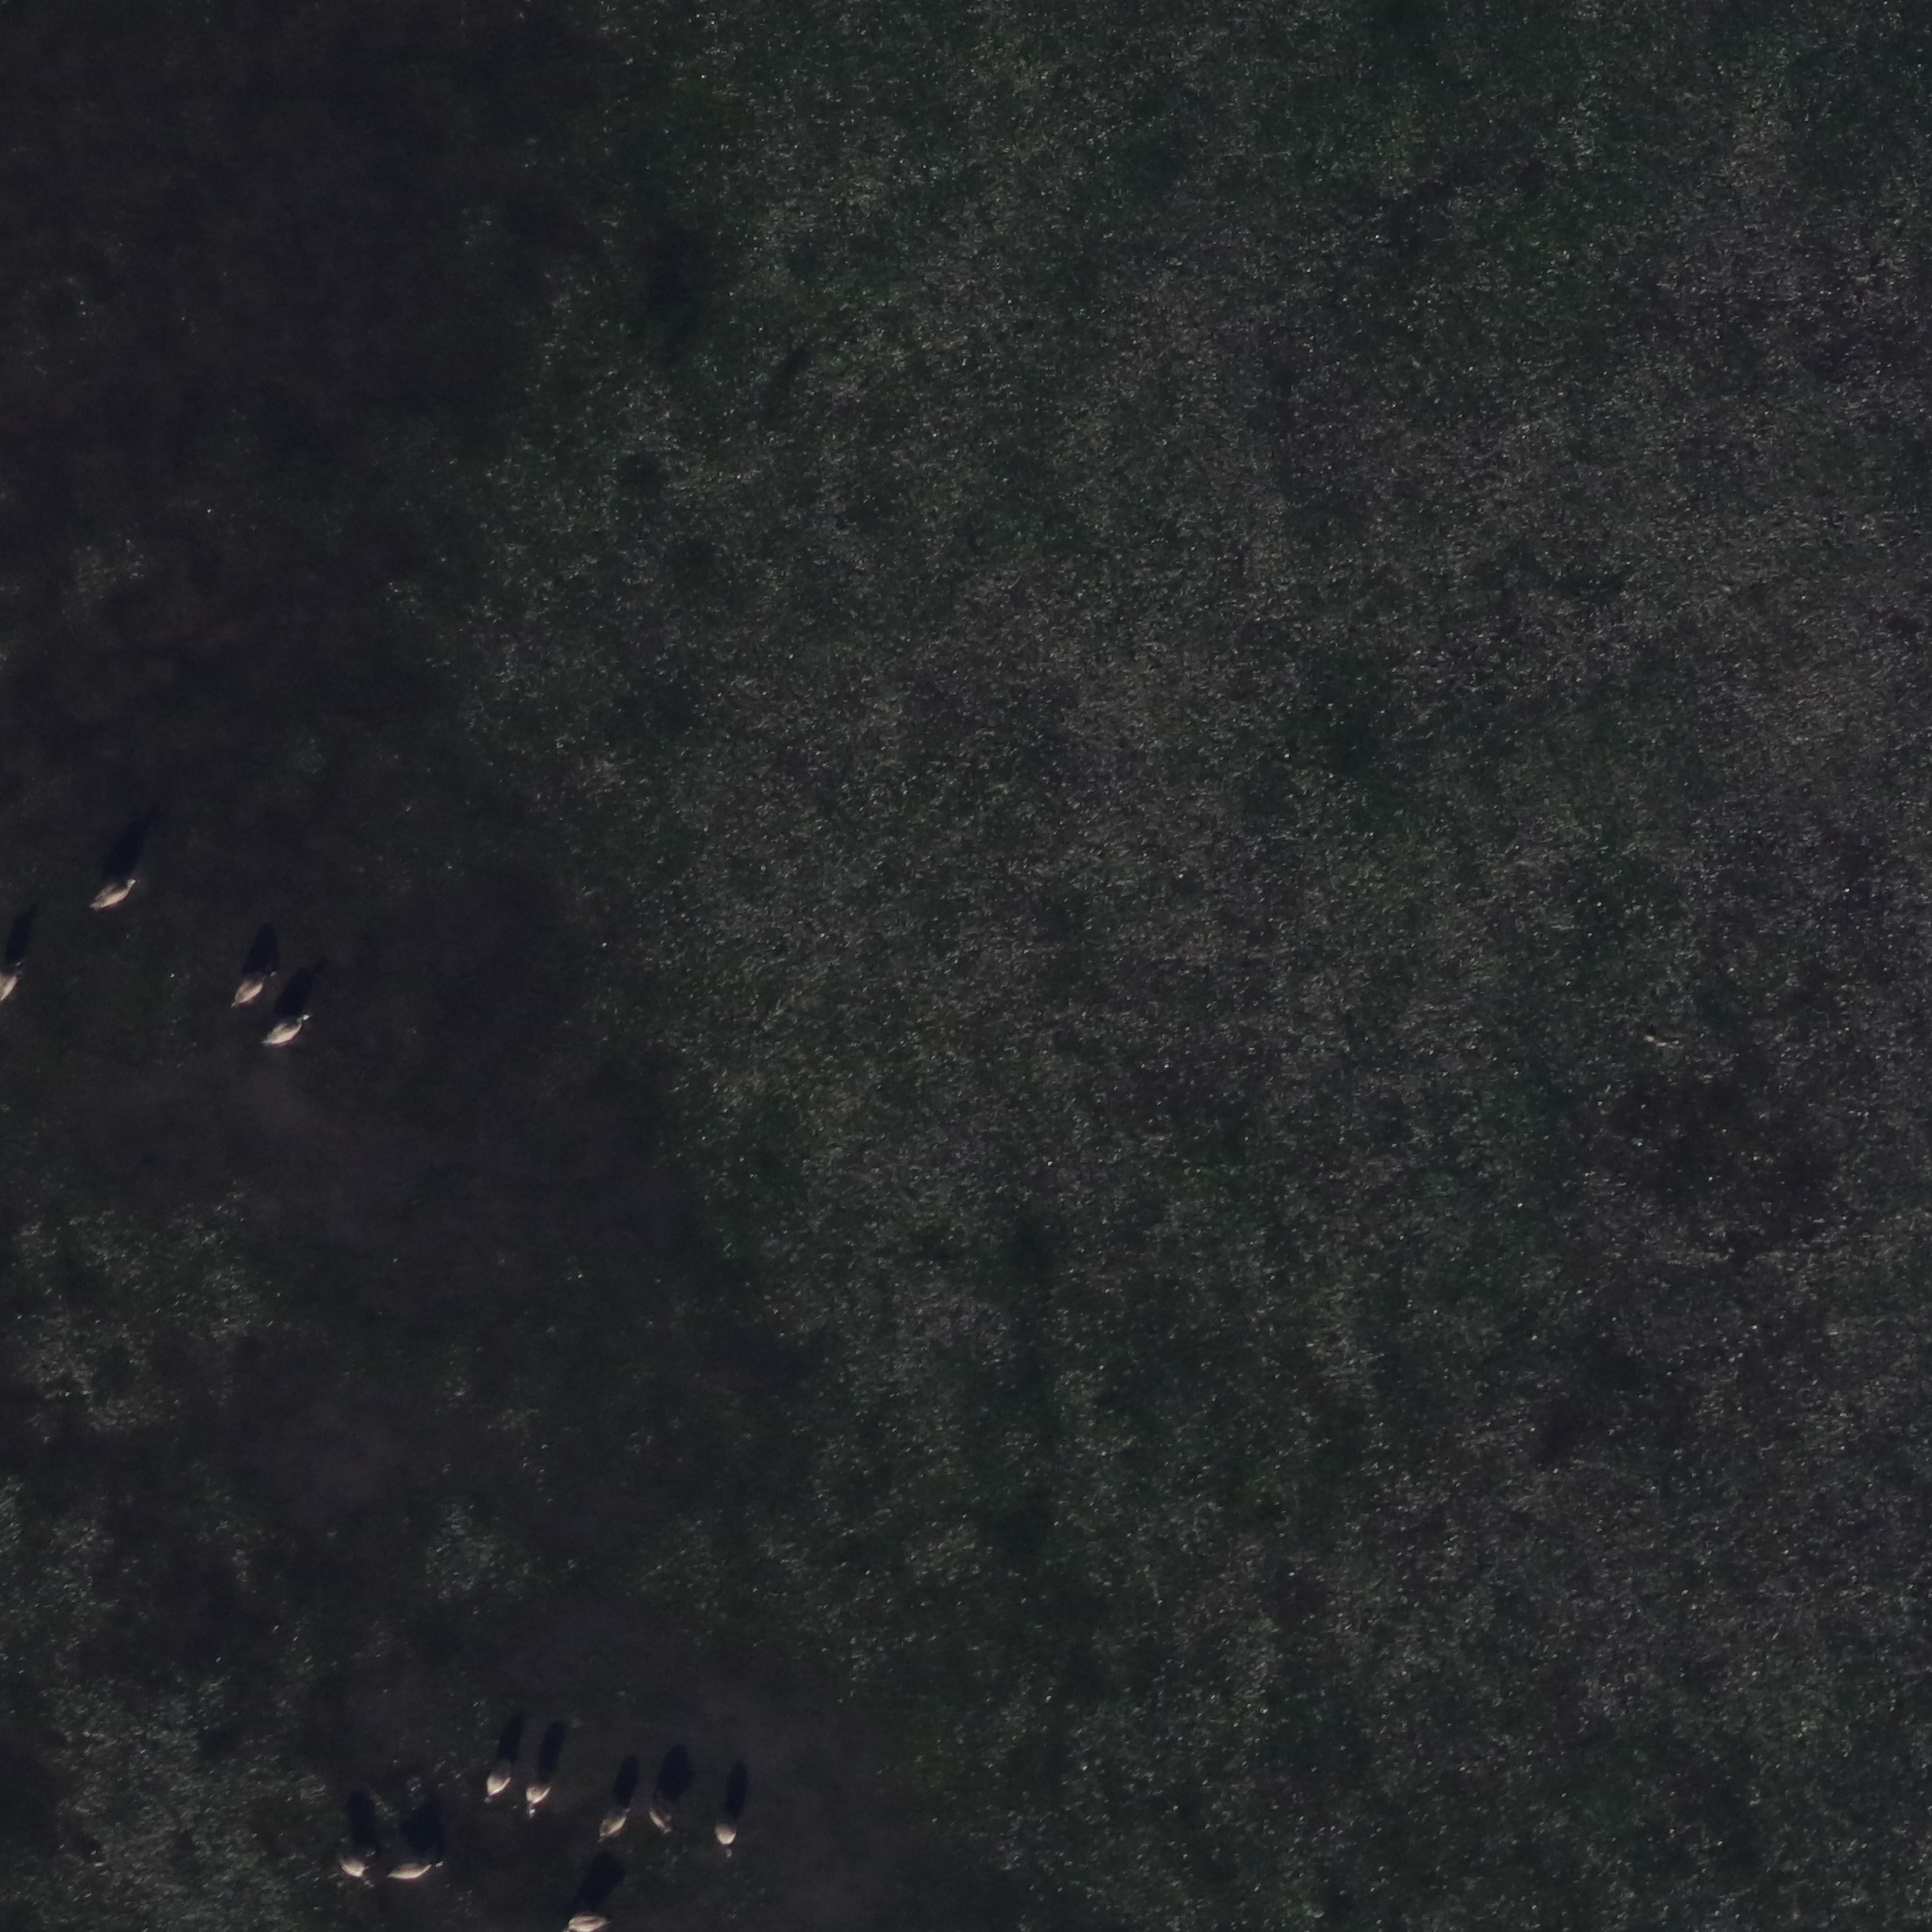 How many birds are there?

12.